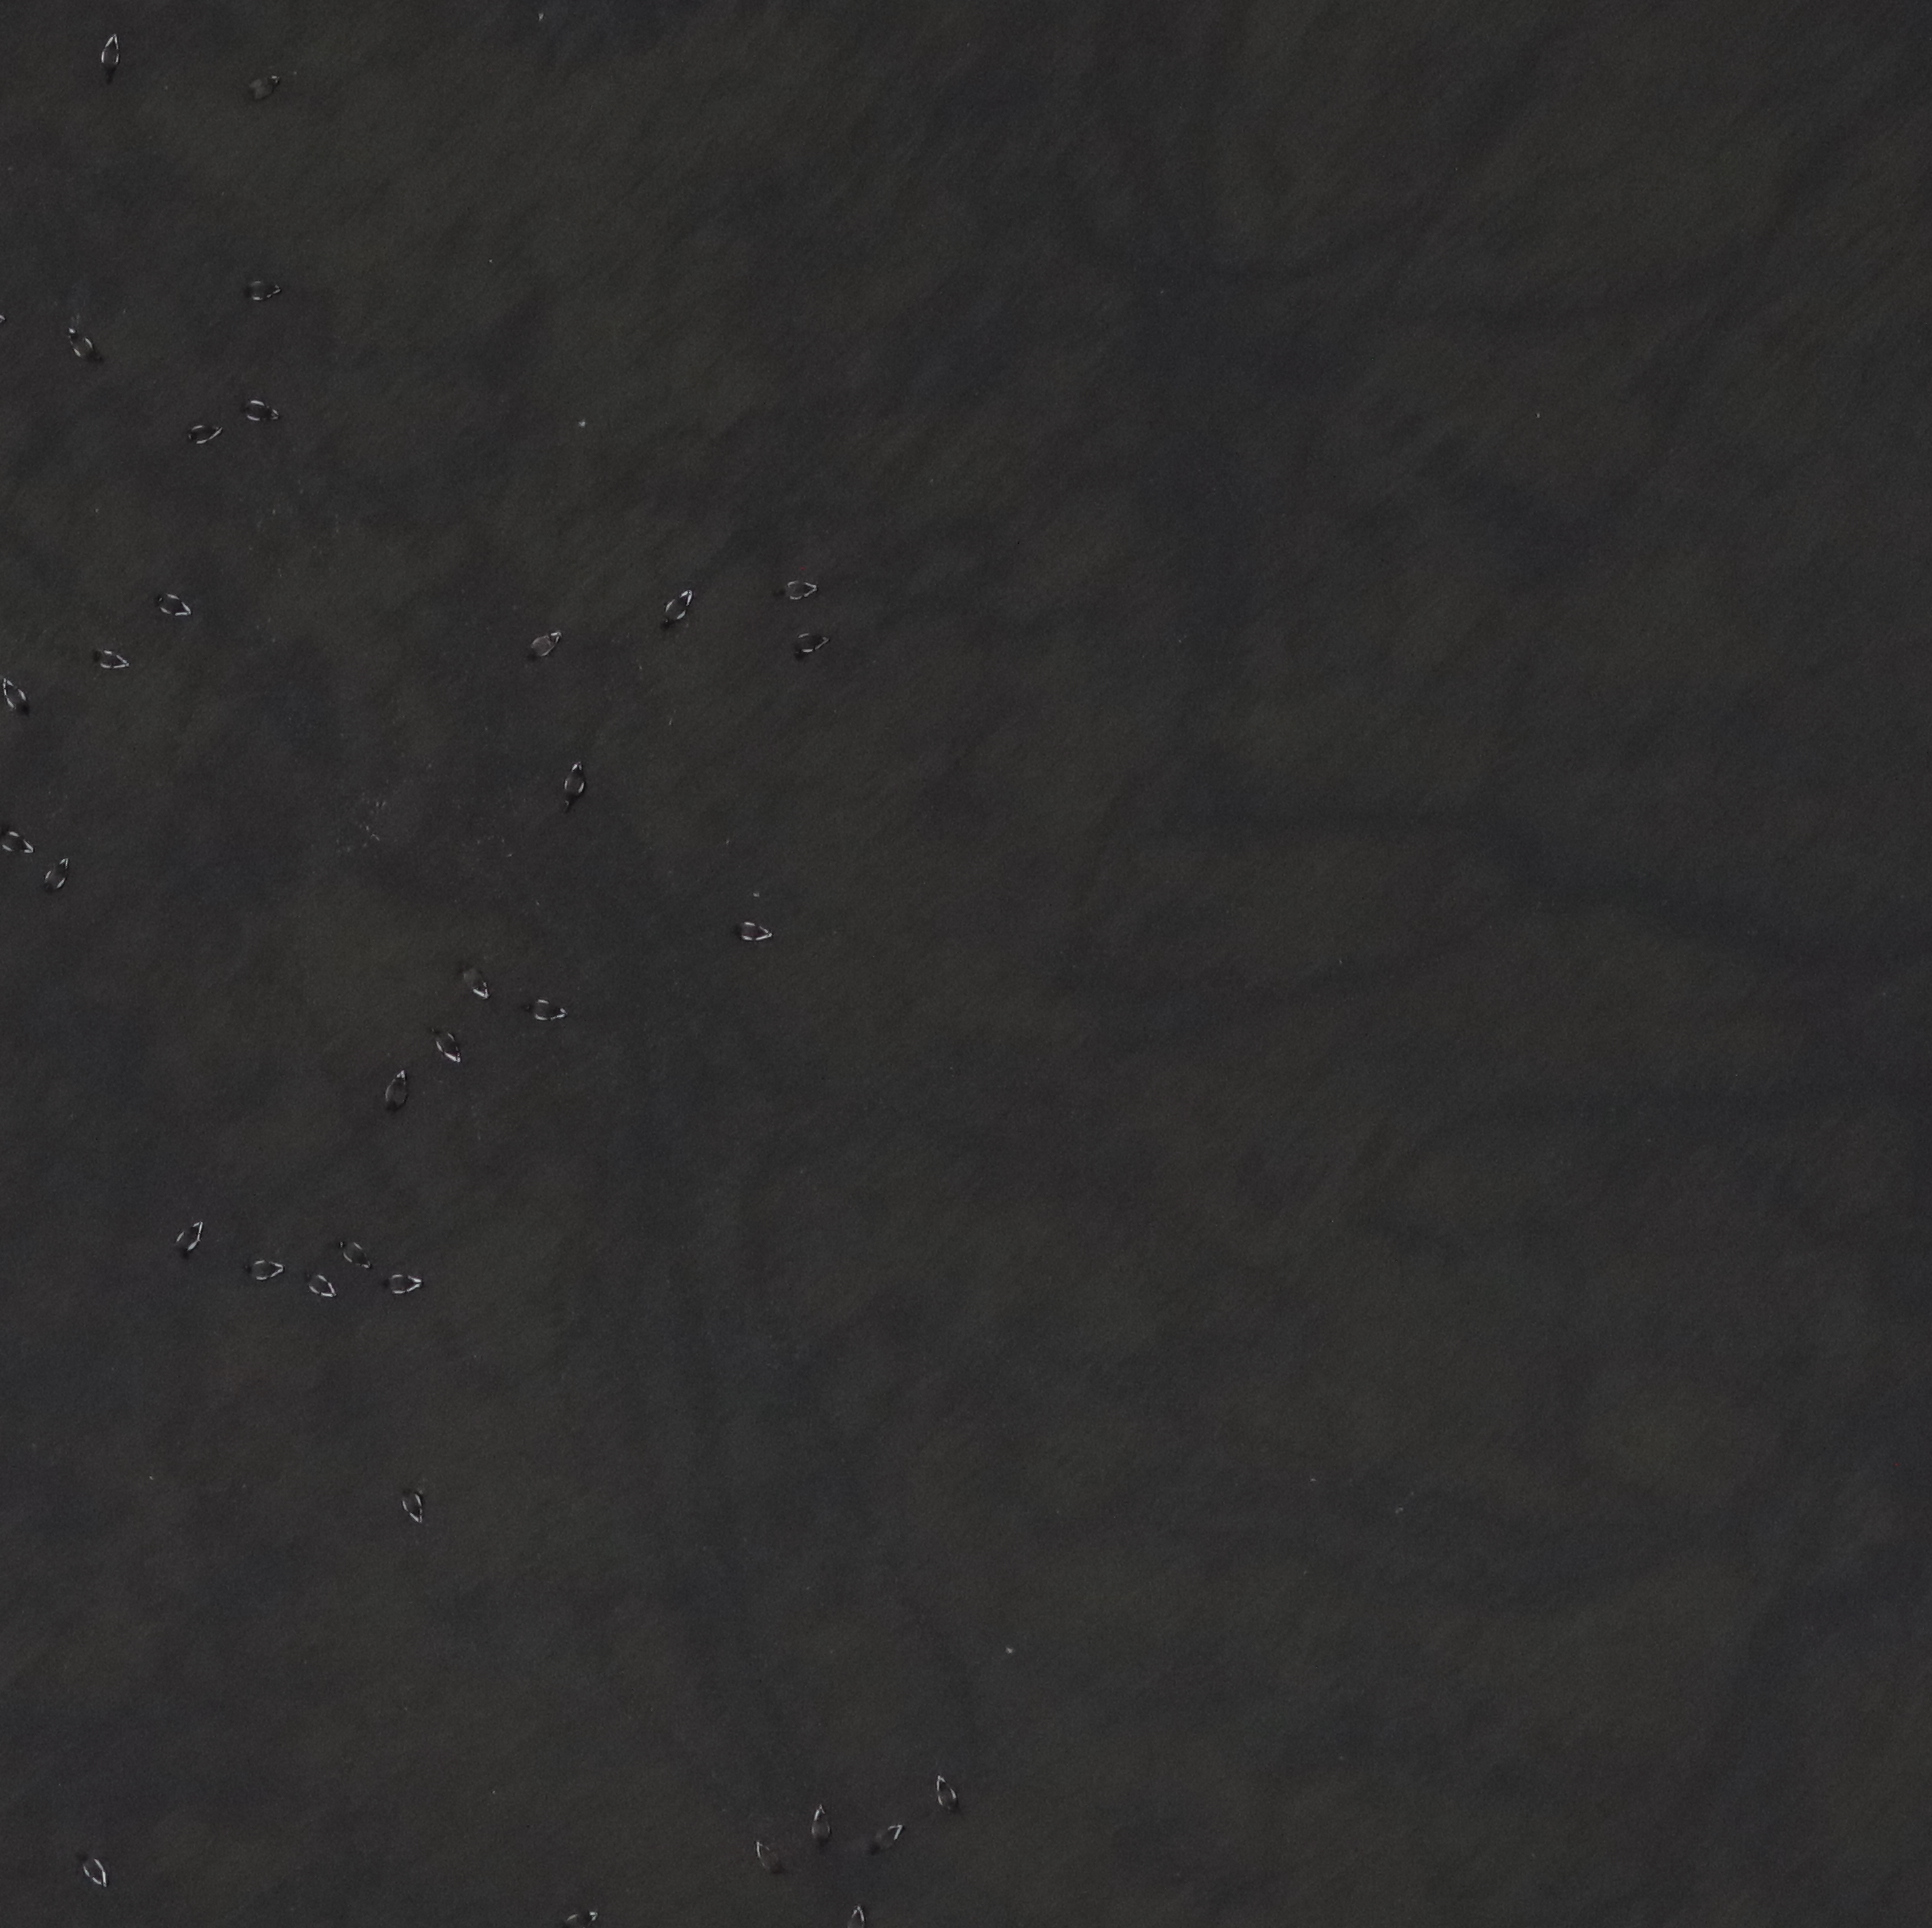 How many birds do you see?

34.